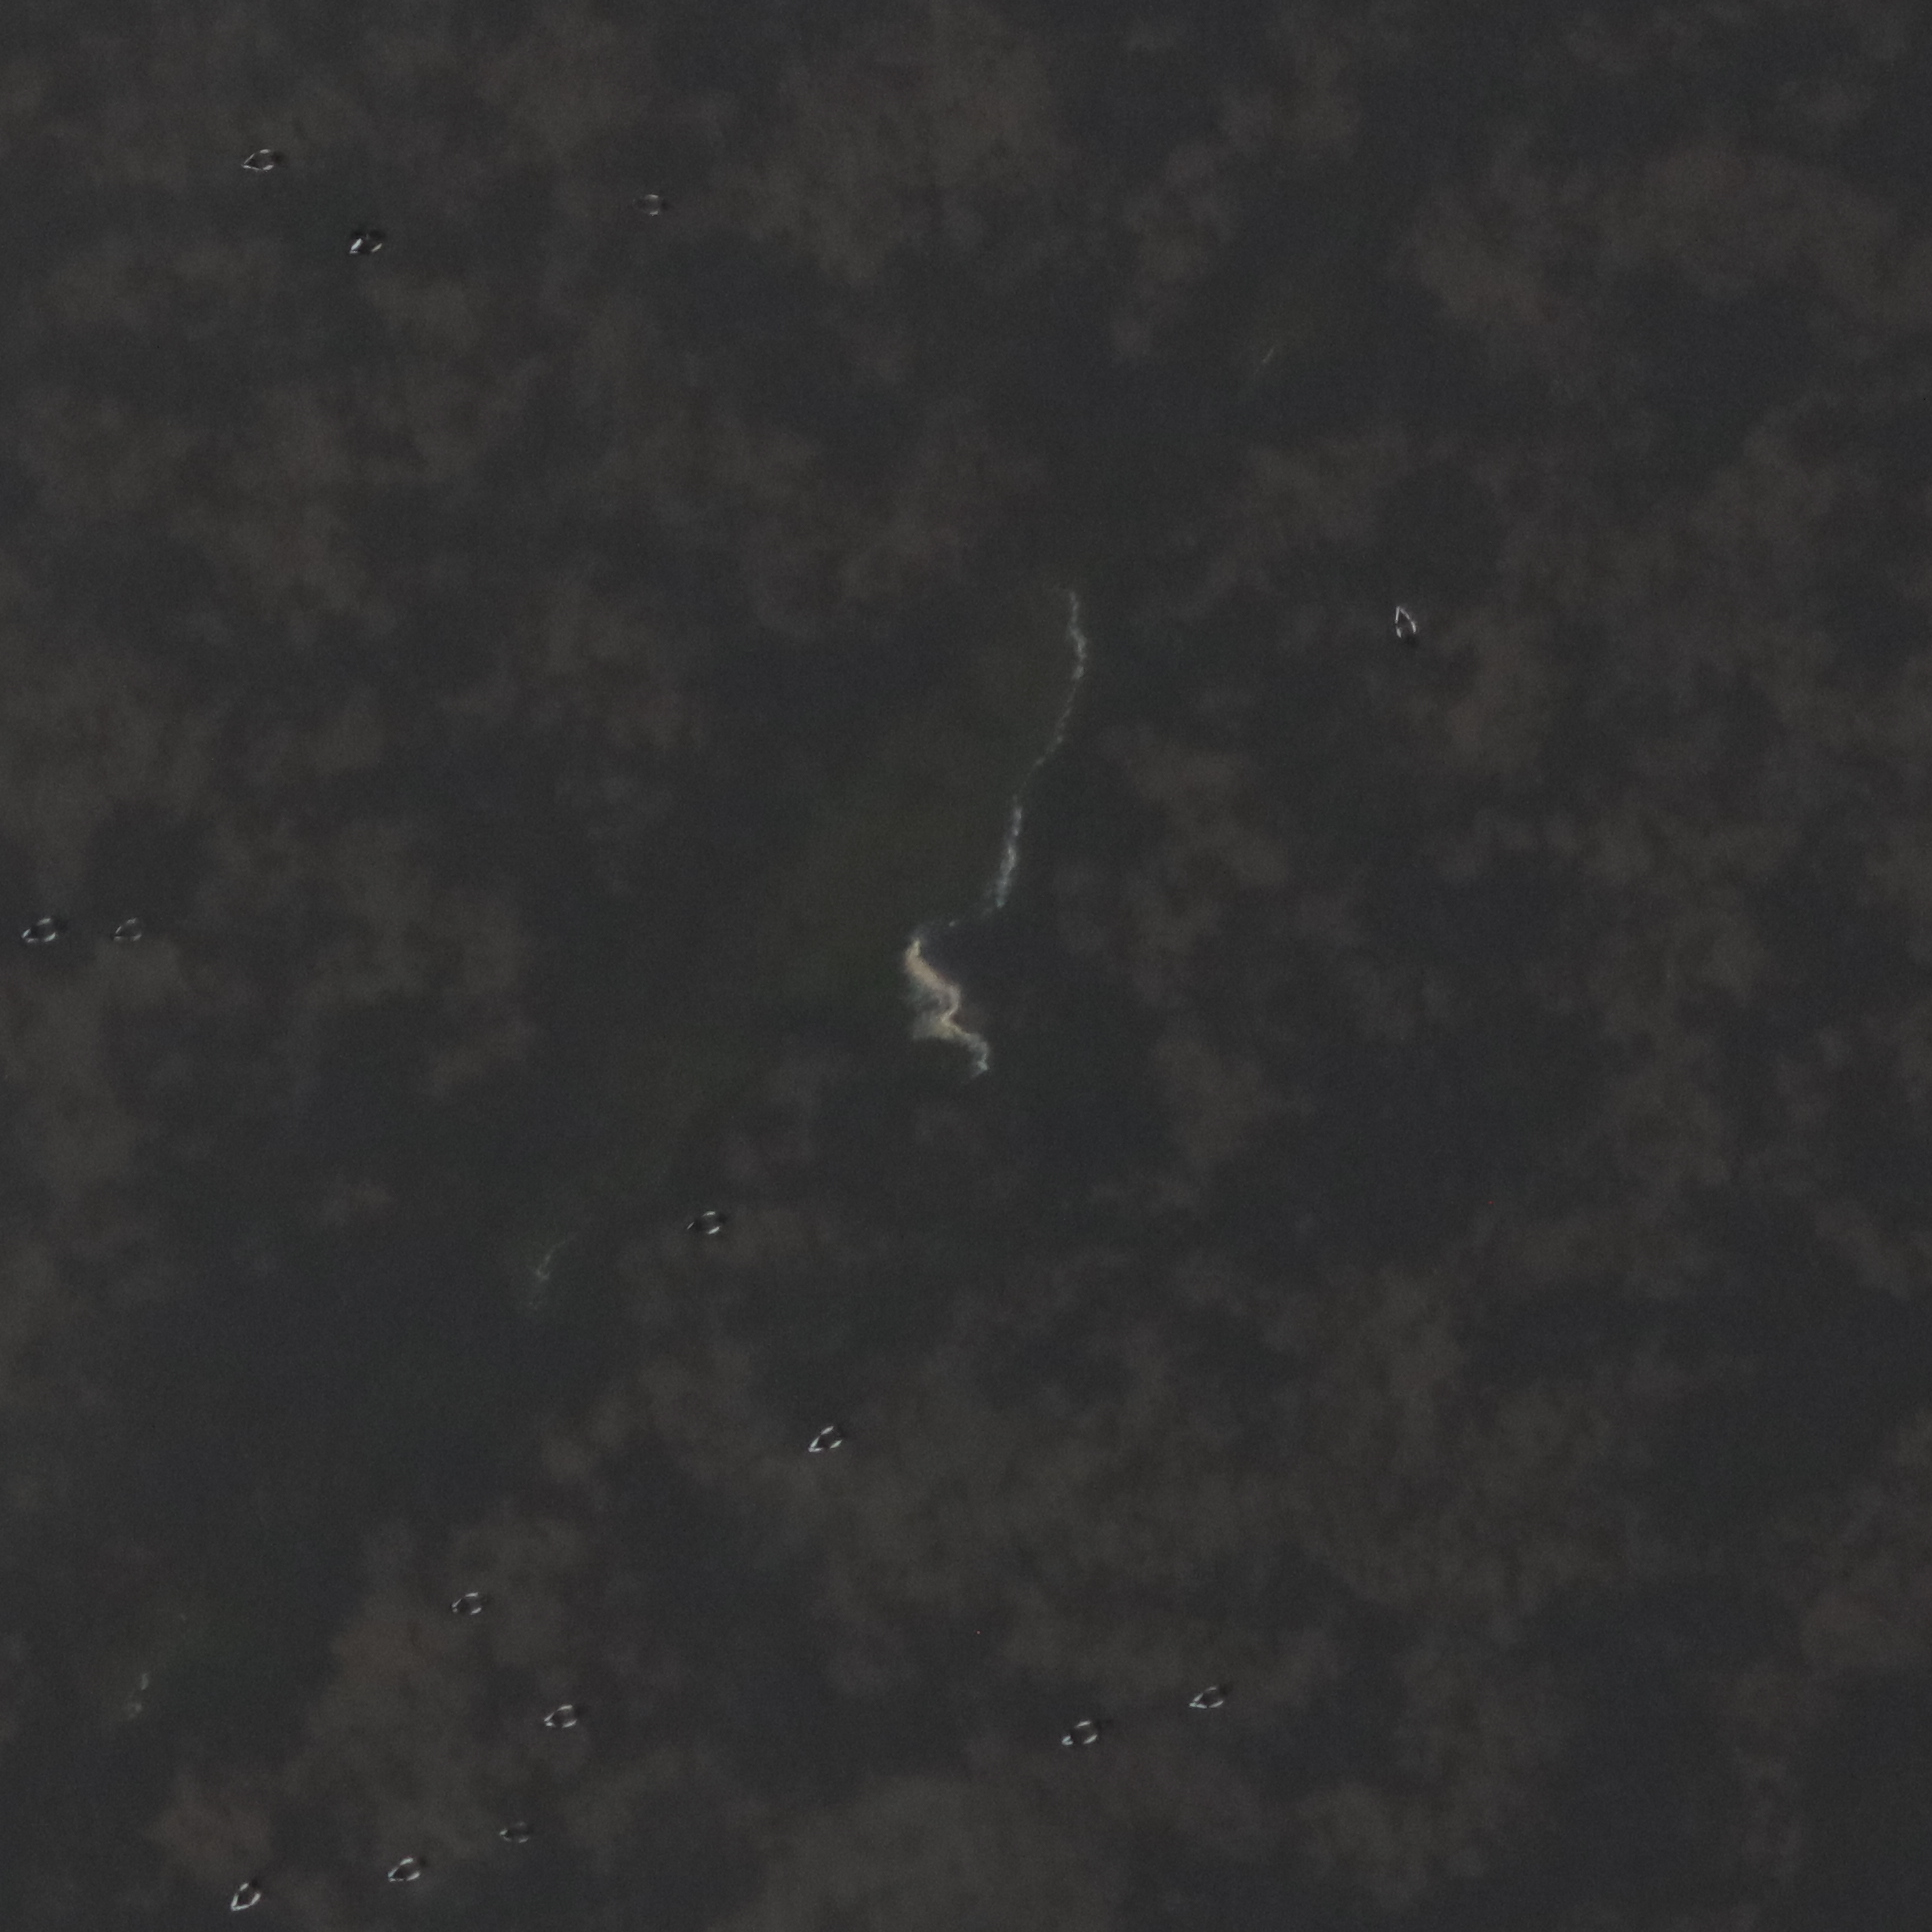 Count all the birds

15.